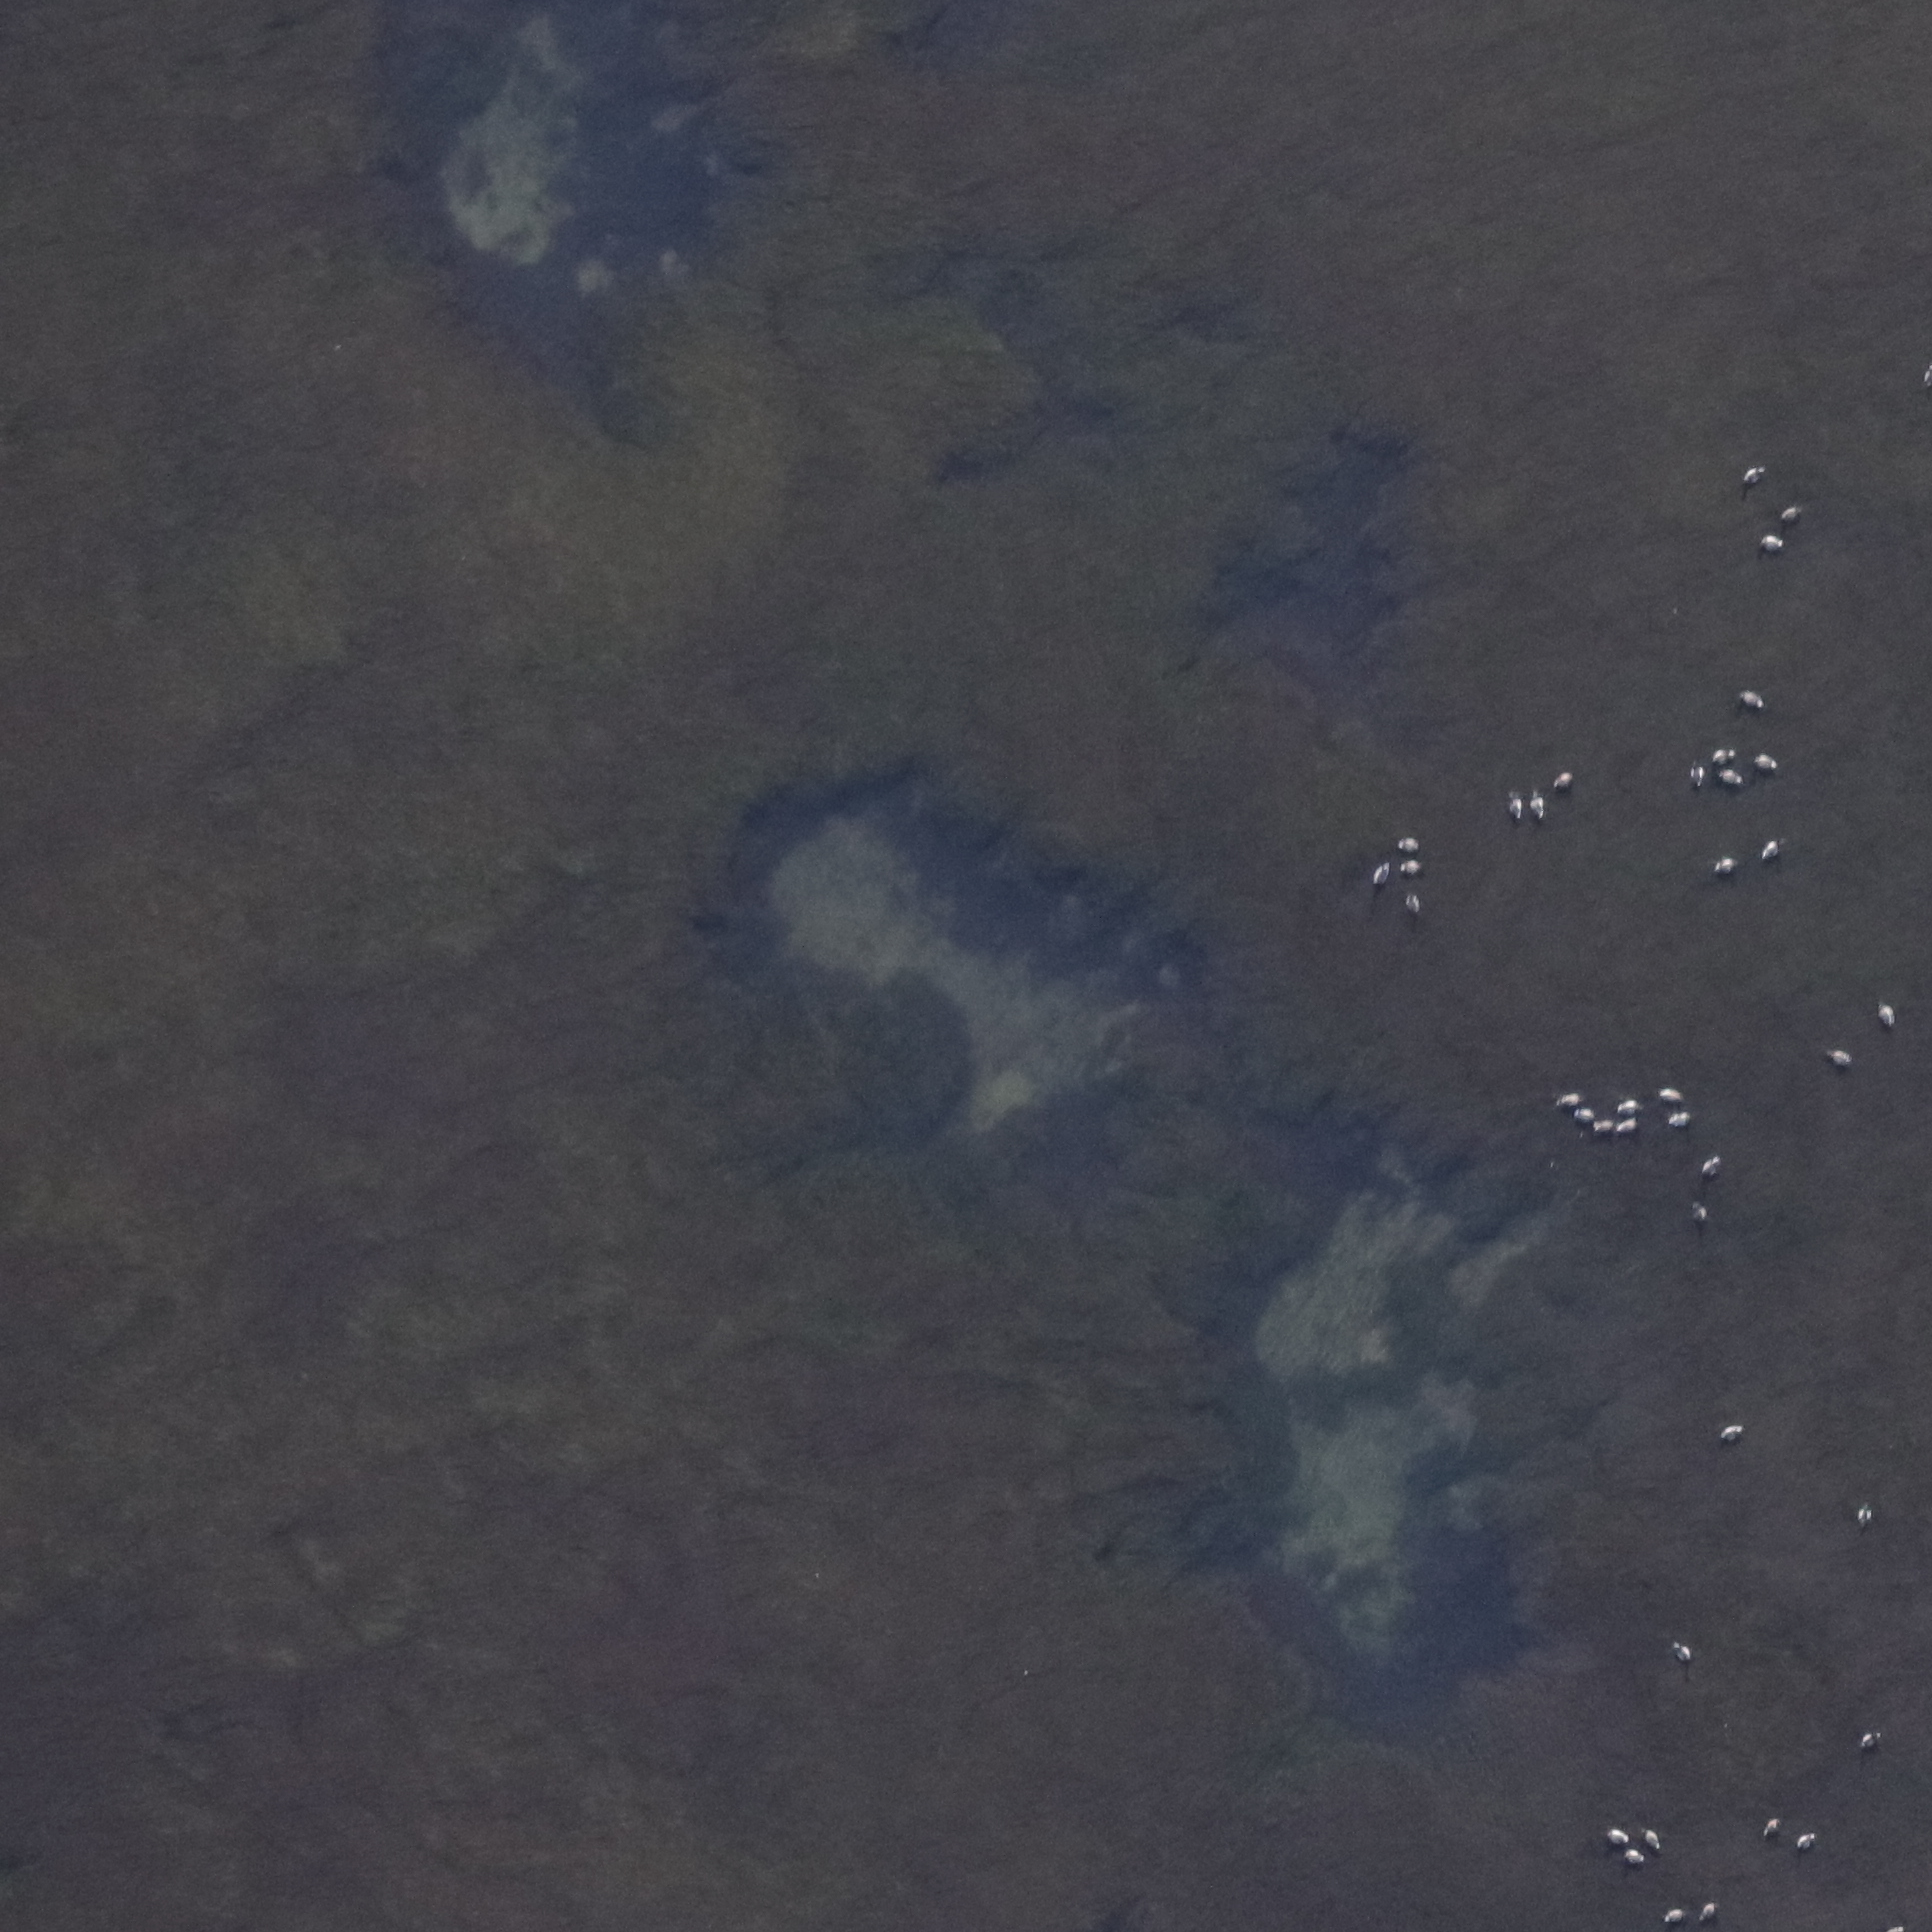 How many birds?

40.